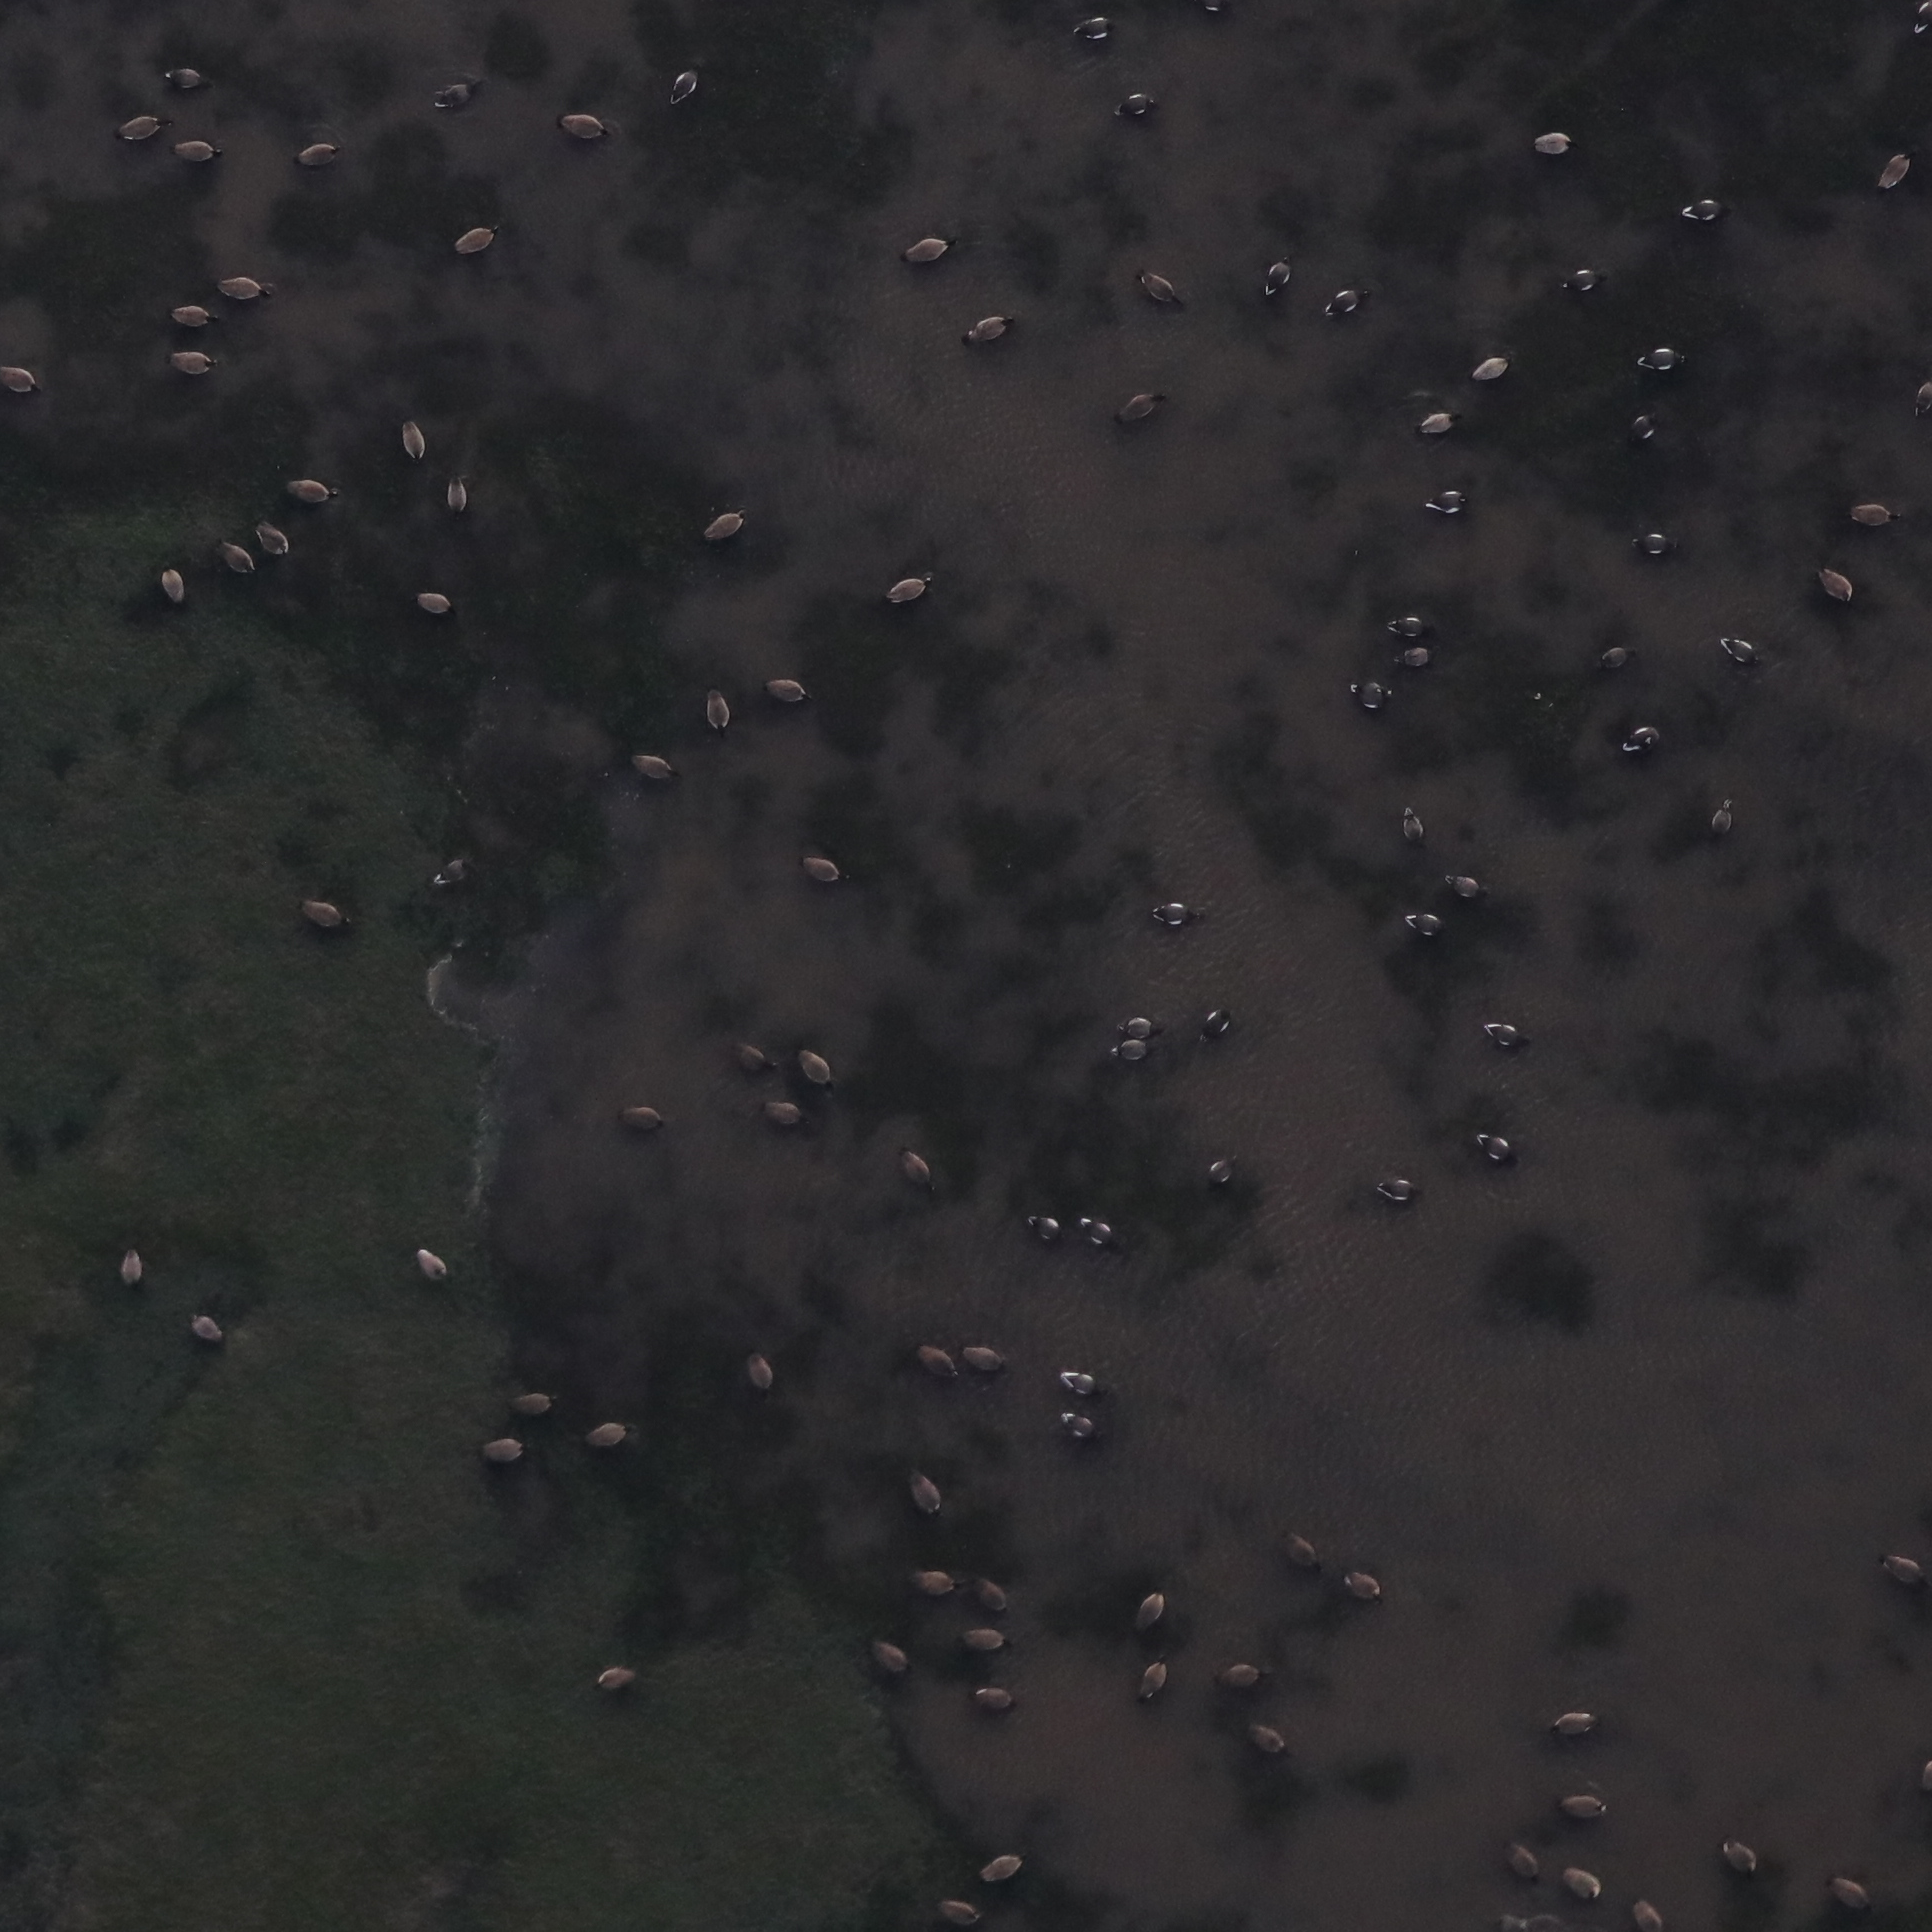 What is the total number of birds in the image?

110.